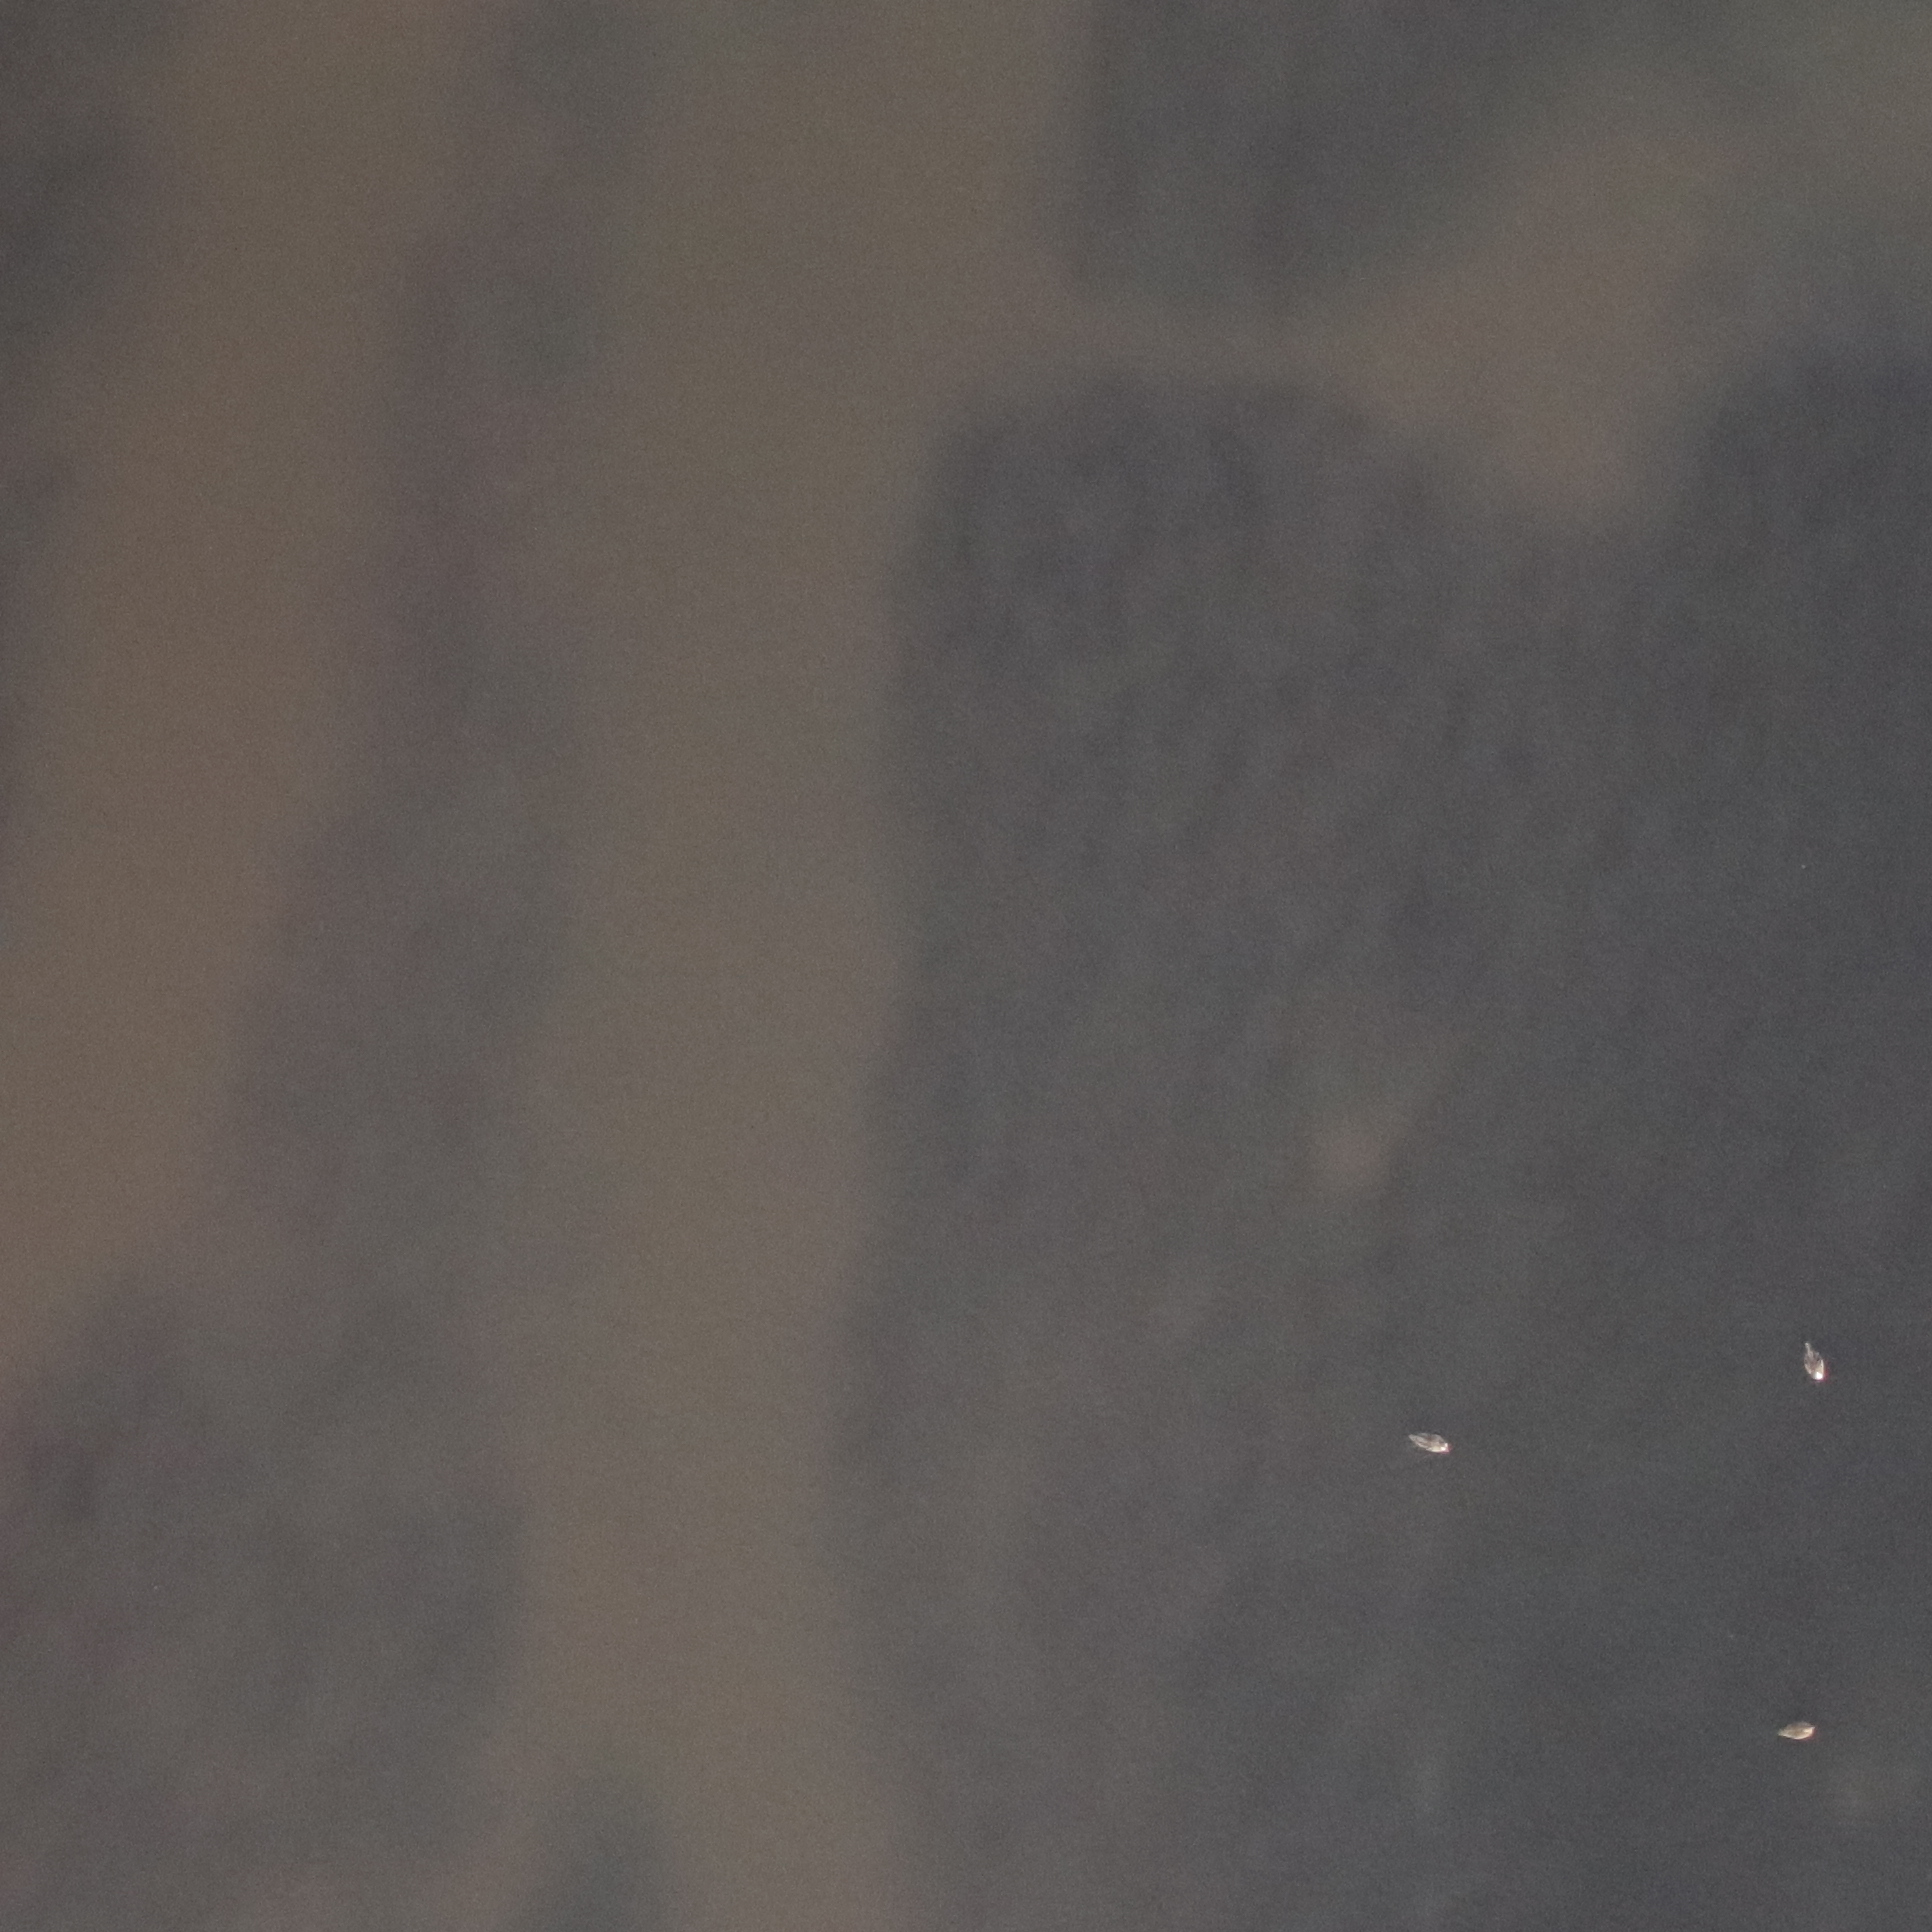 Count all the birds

3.